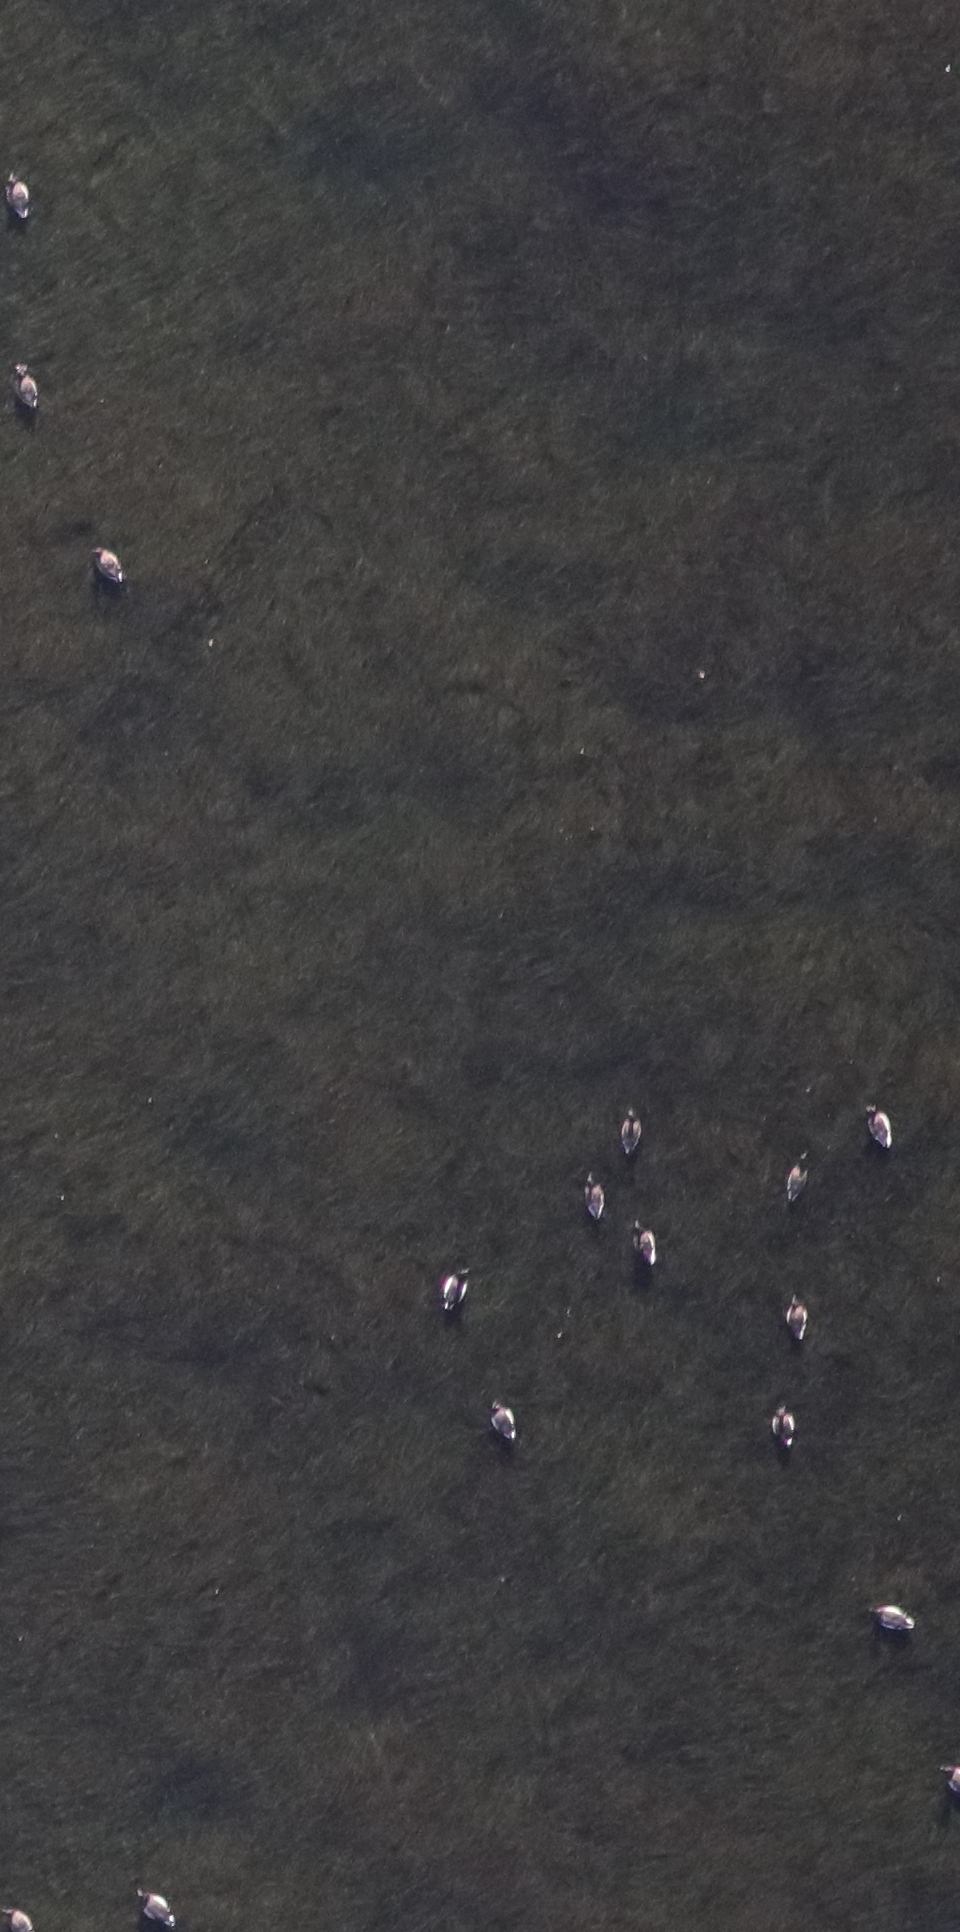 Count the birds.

15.